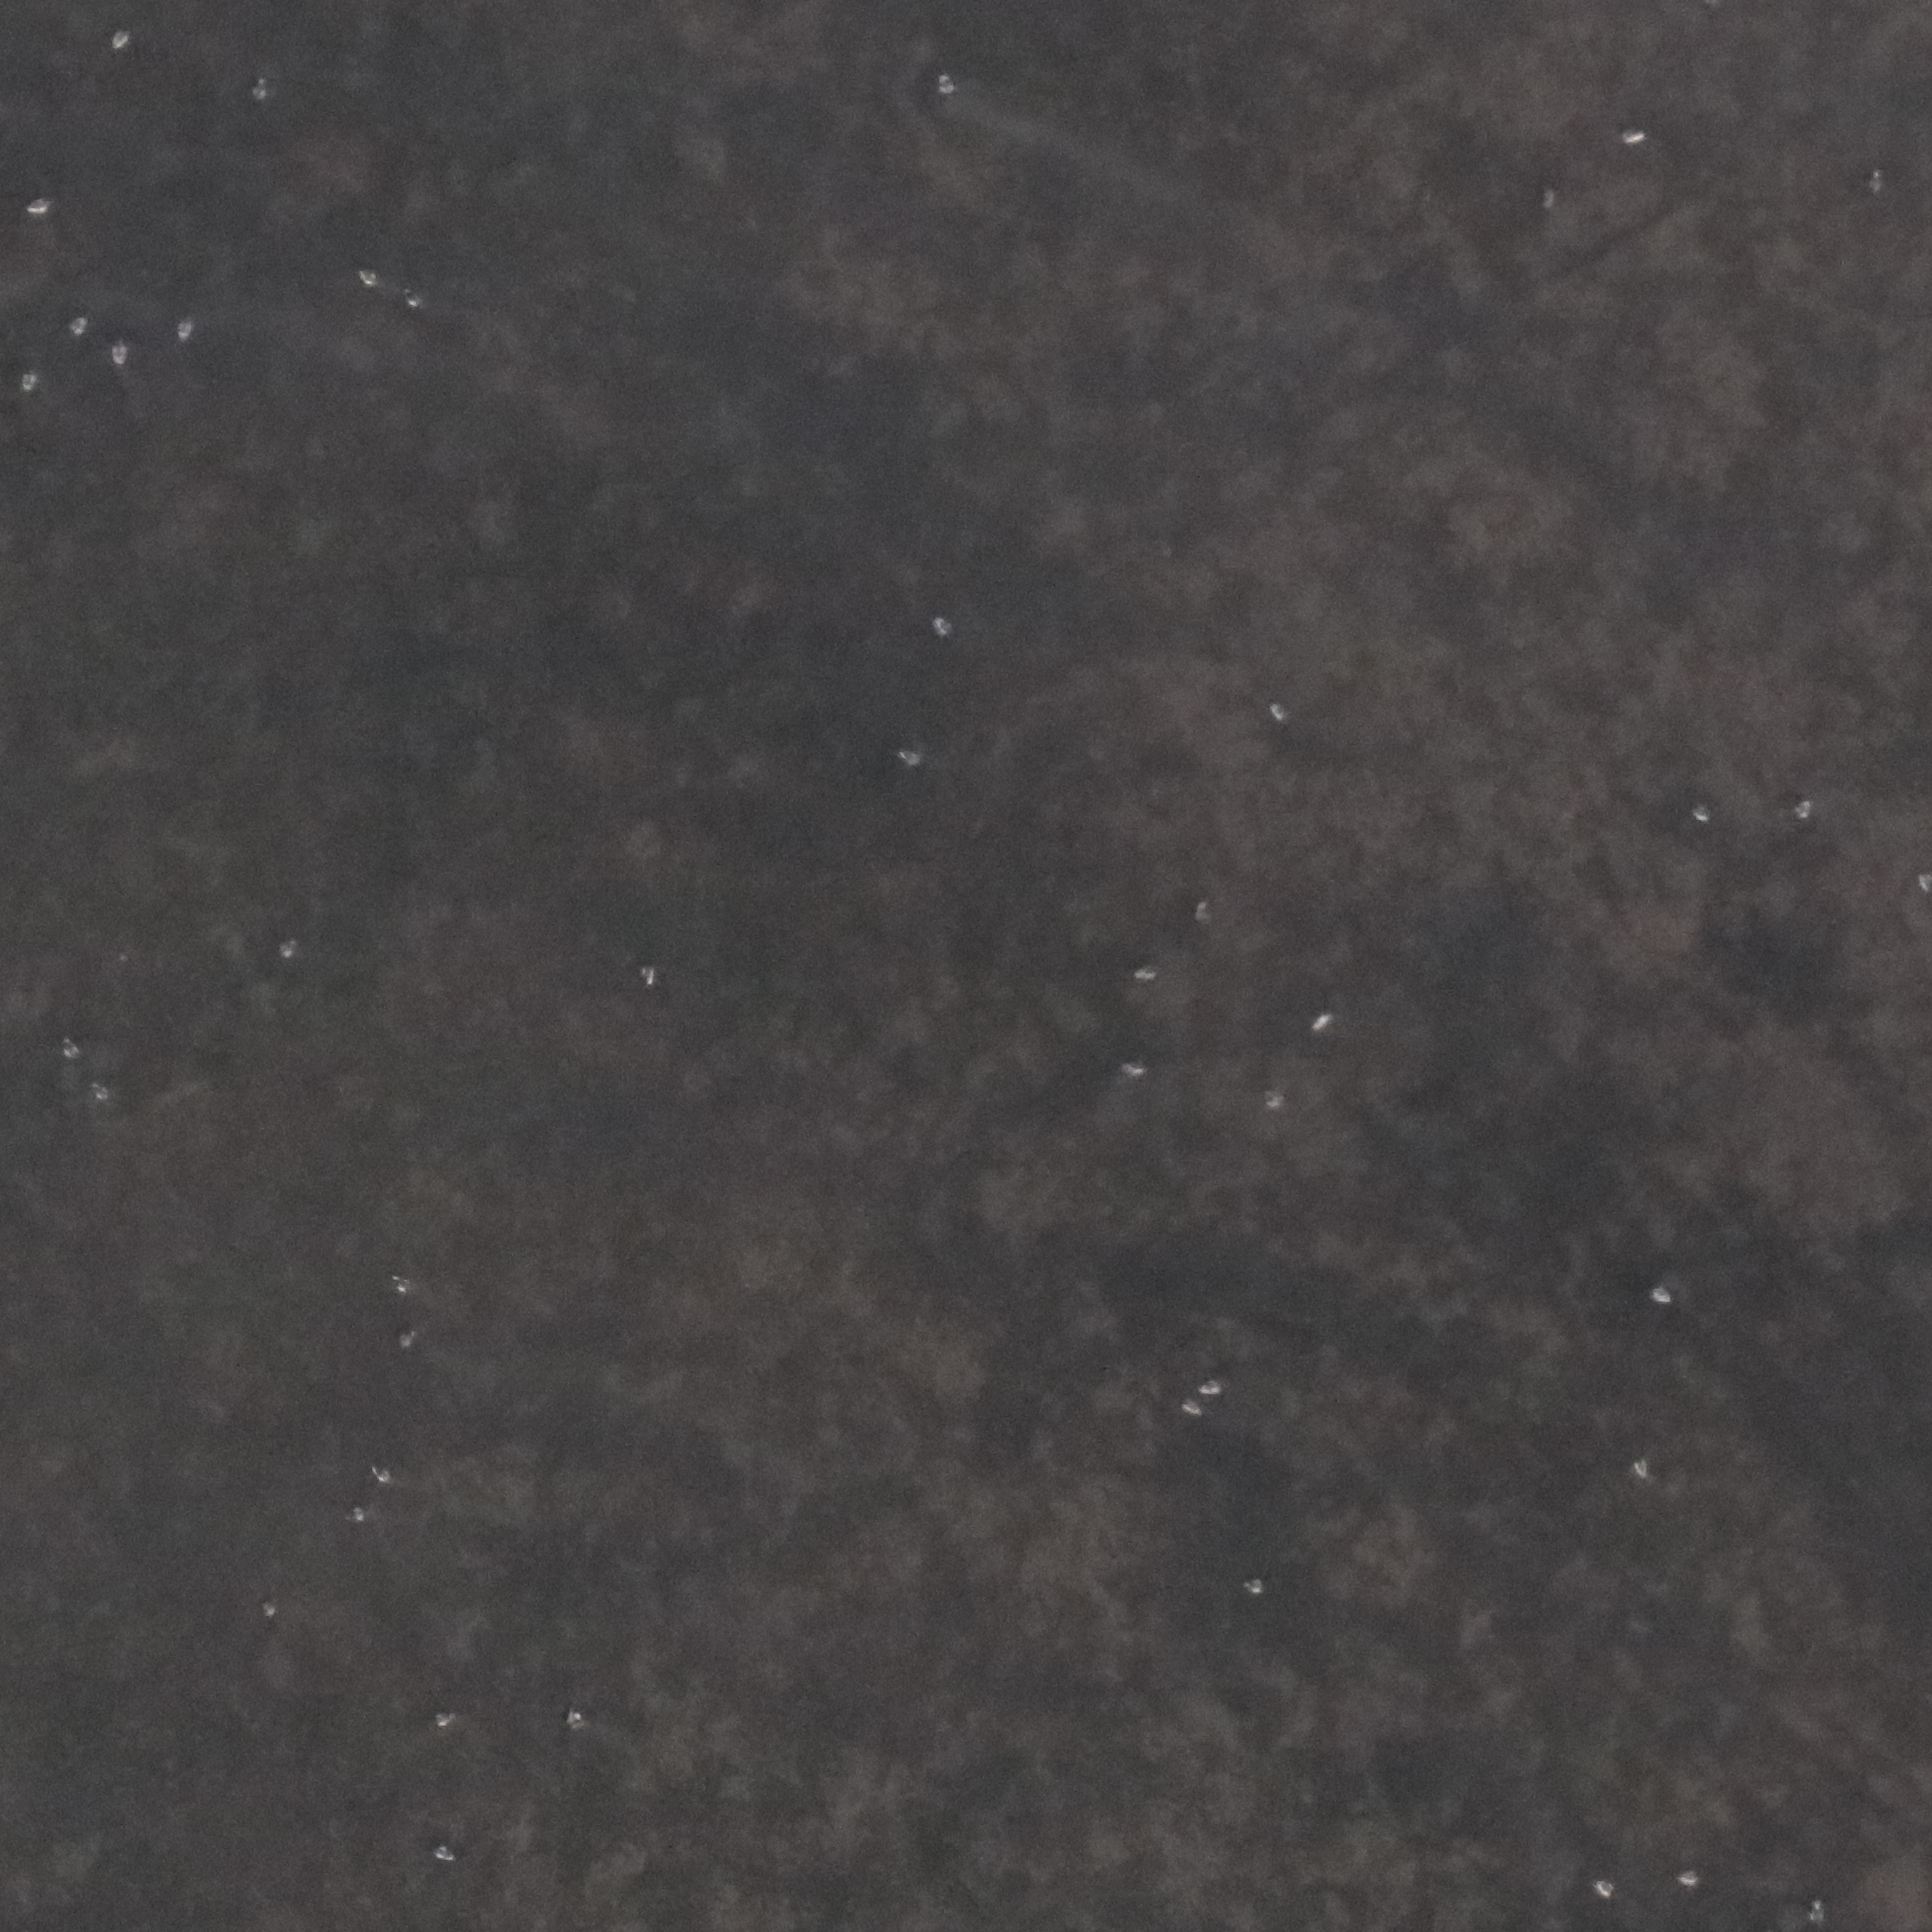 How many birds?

45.